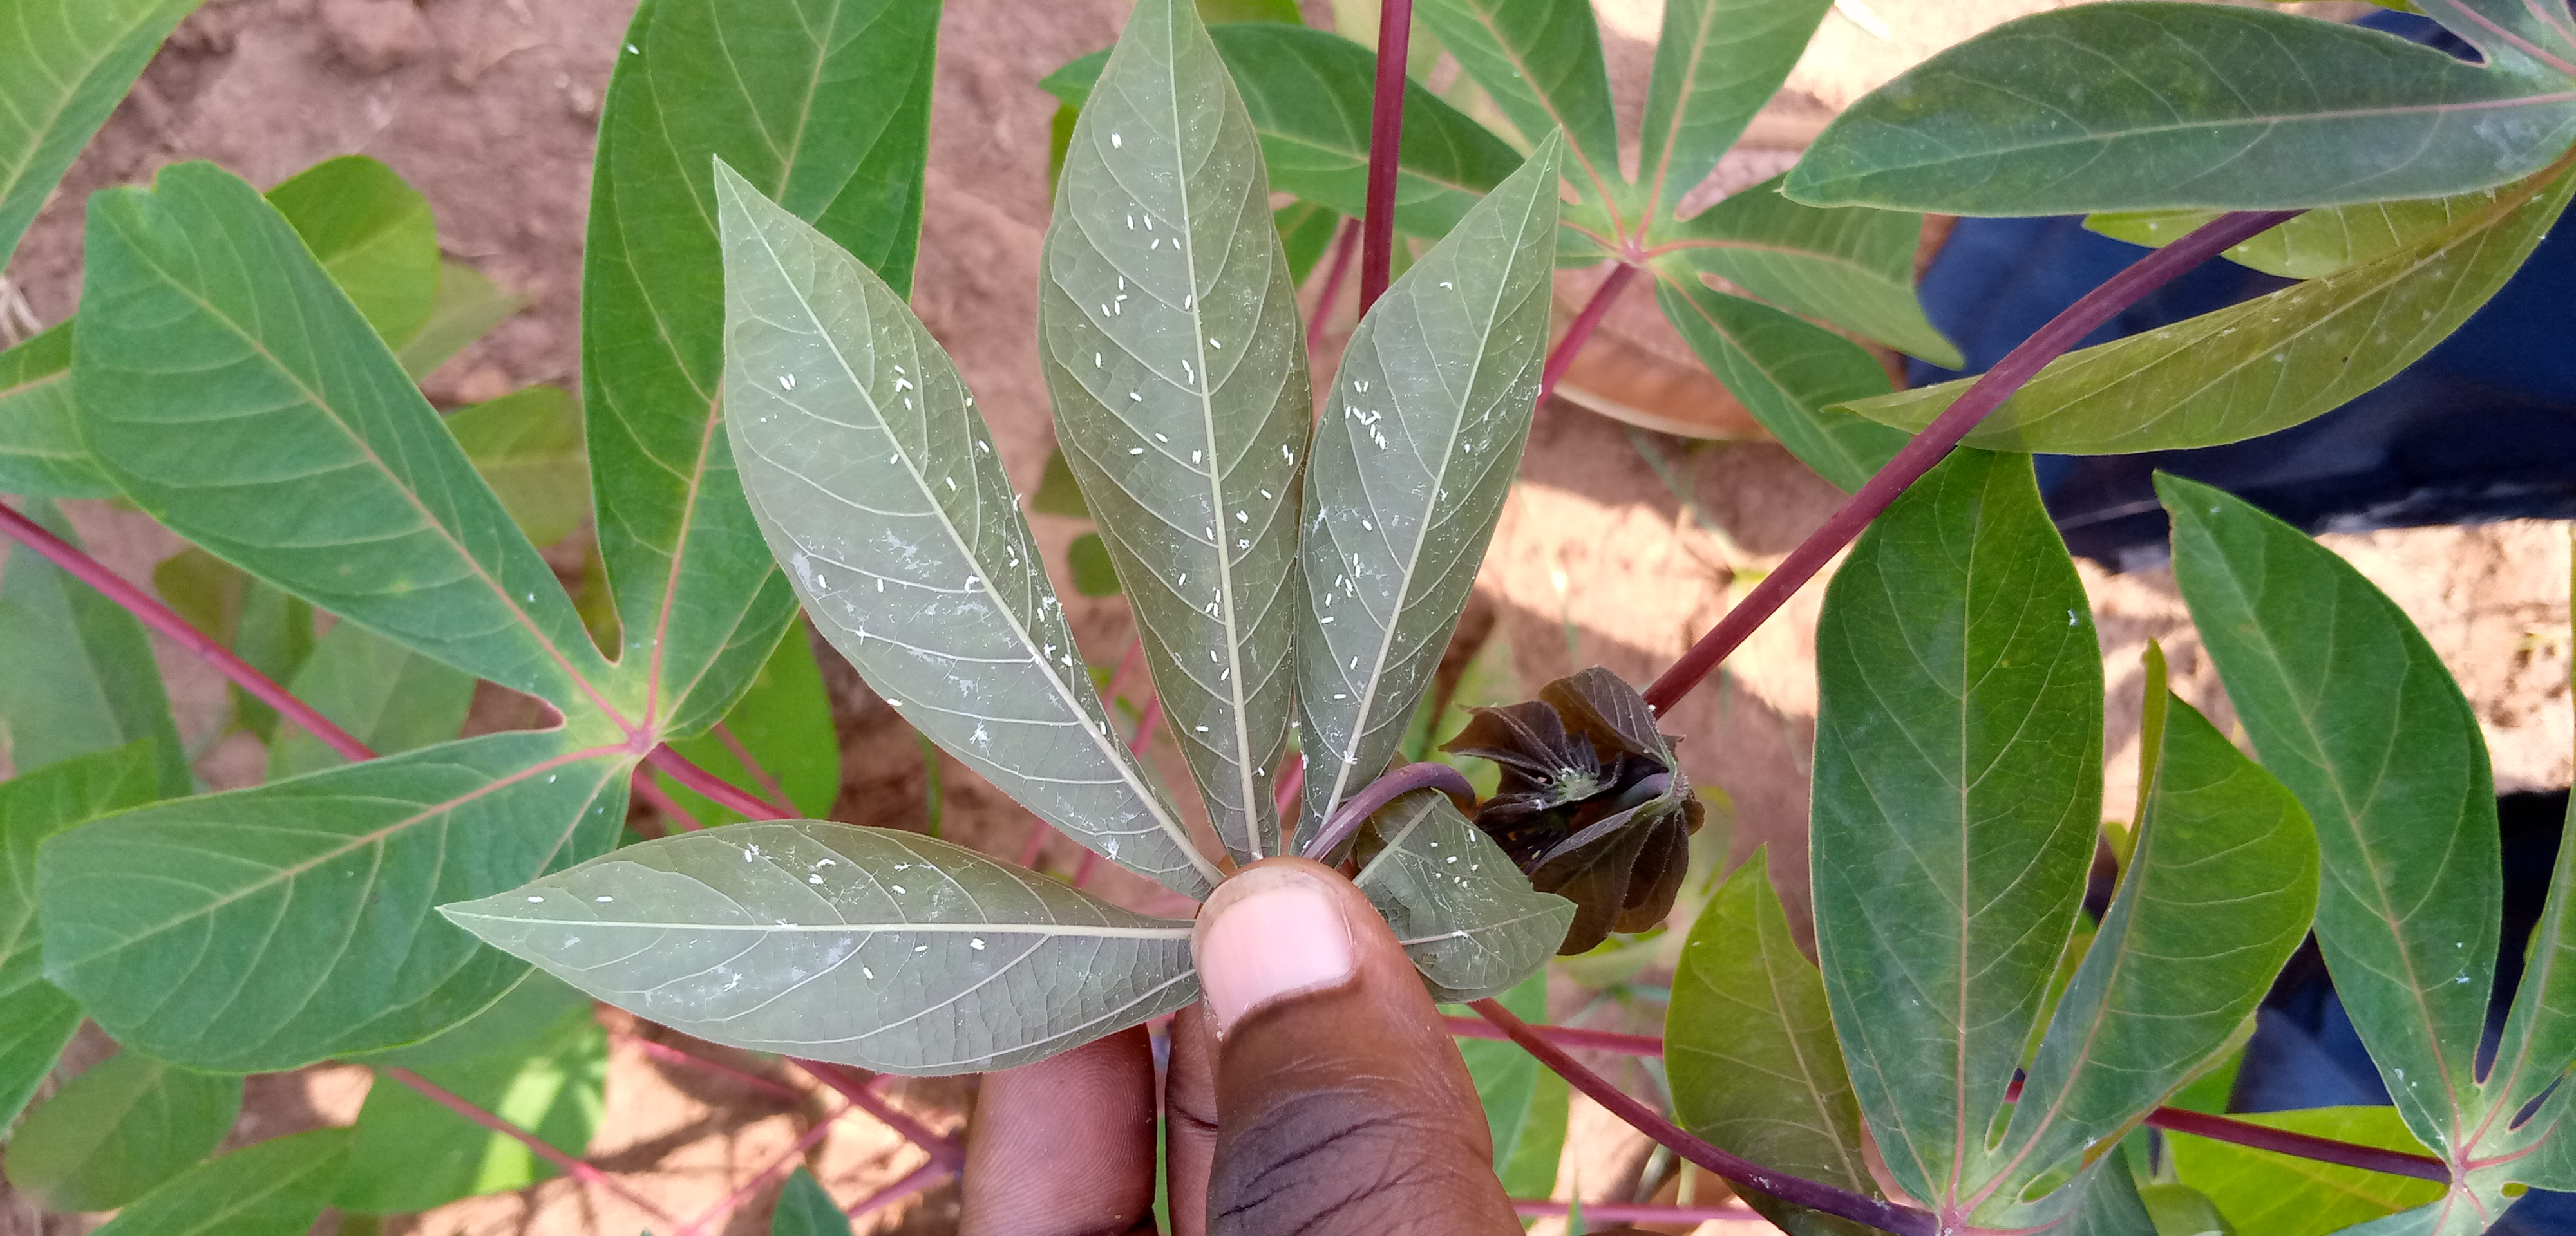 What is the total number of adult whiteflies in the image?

112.